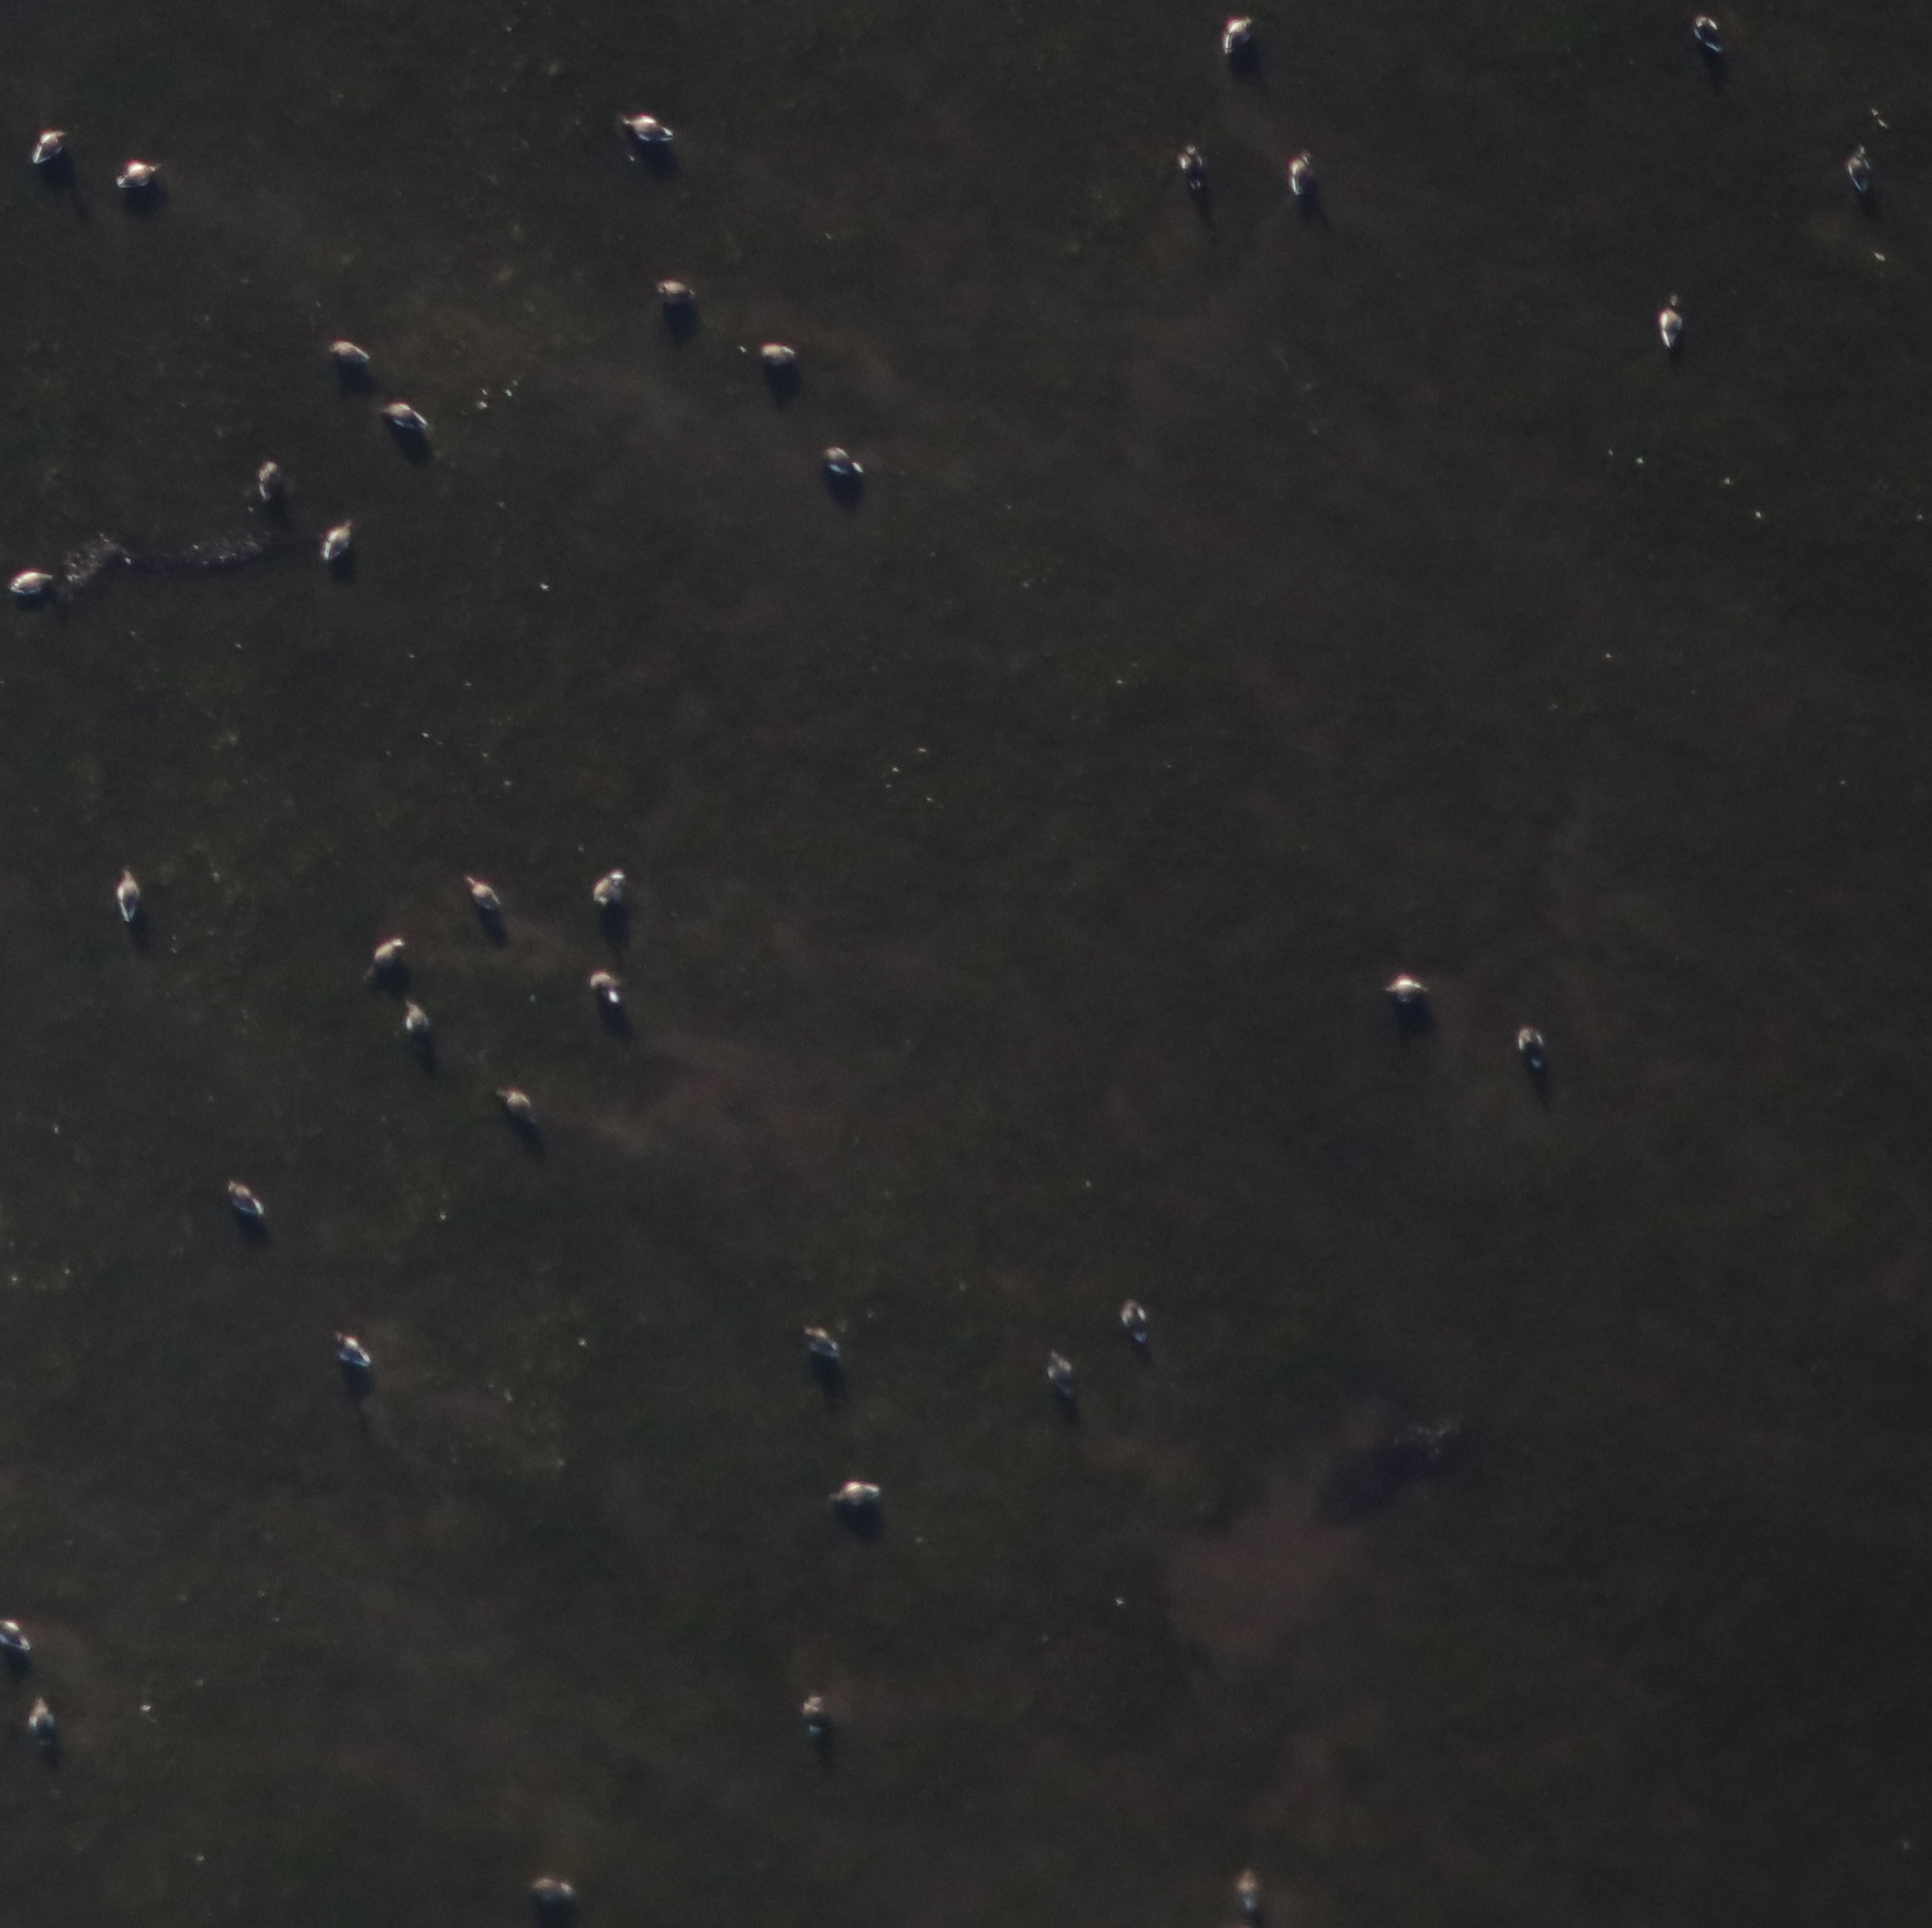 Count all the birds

37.